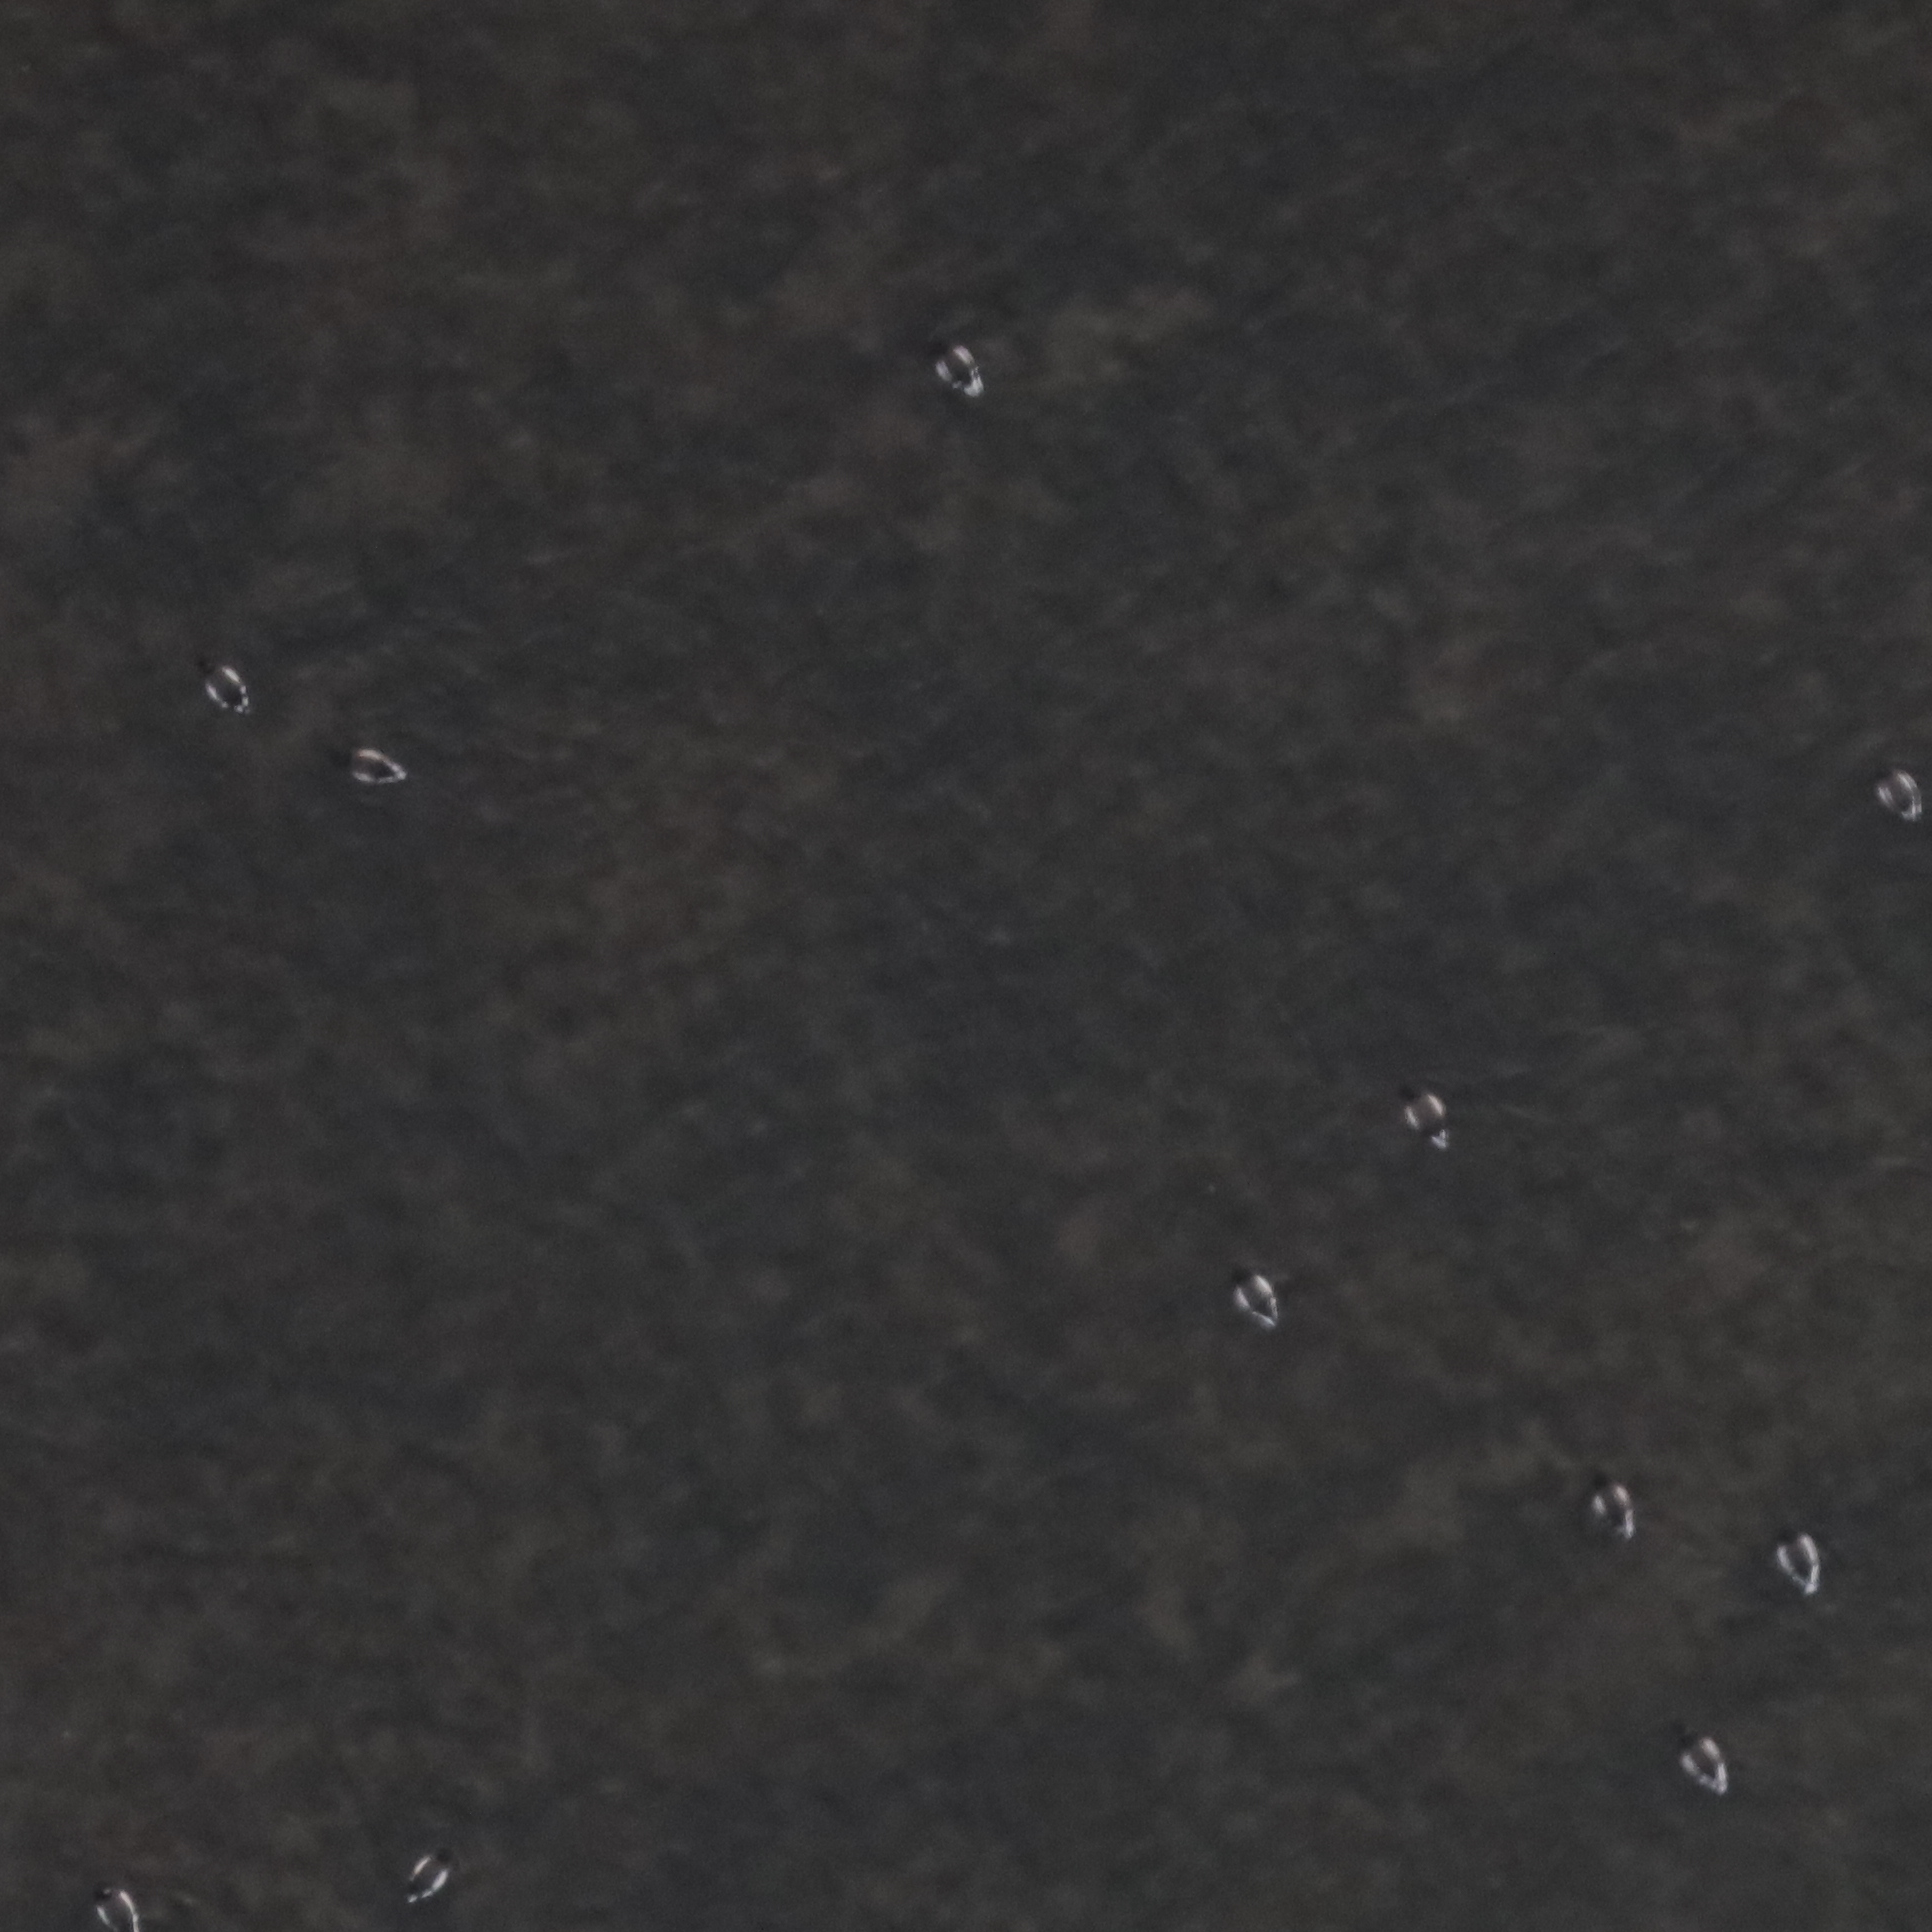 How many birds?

11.